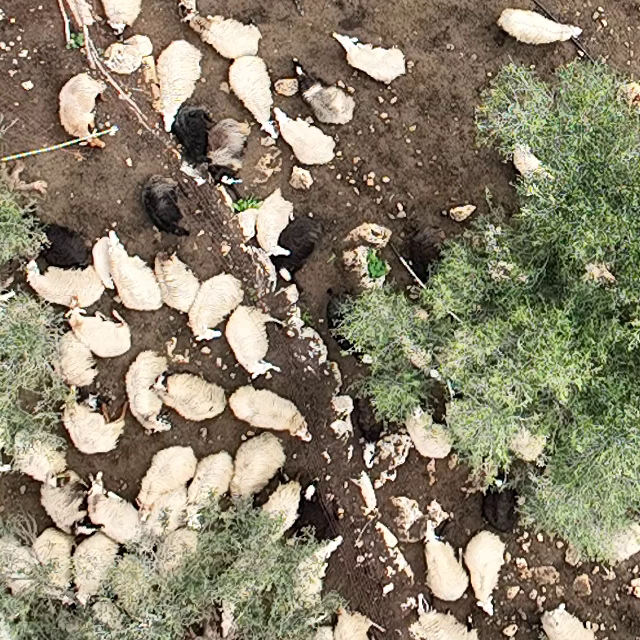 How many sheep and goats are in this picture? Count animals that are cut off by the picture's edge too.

56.